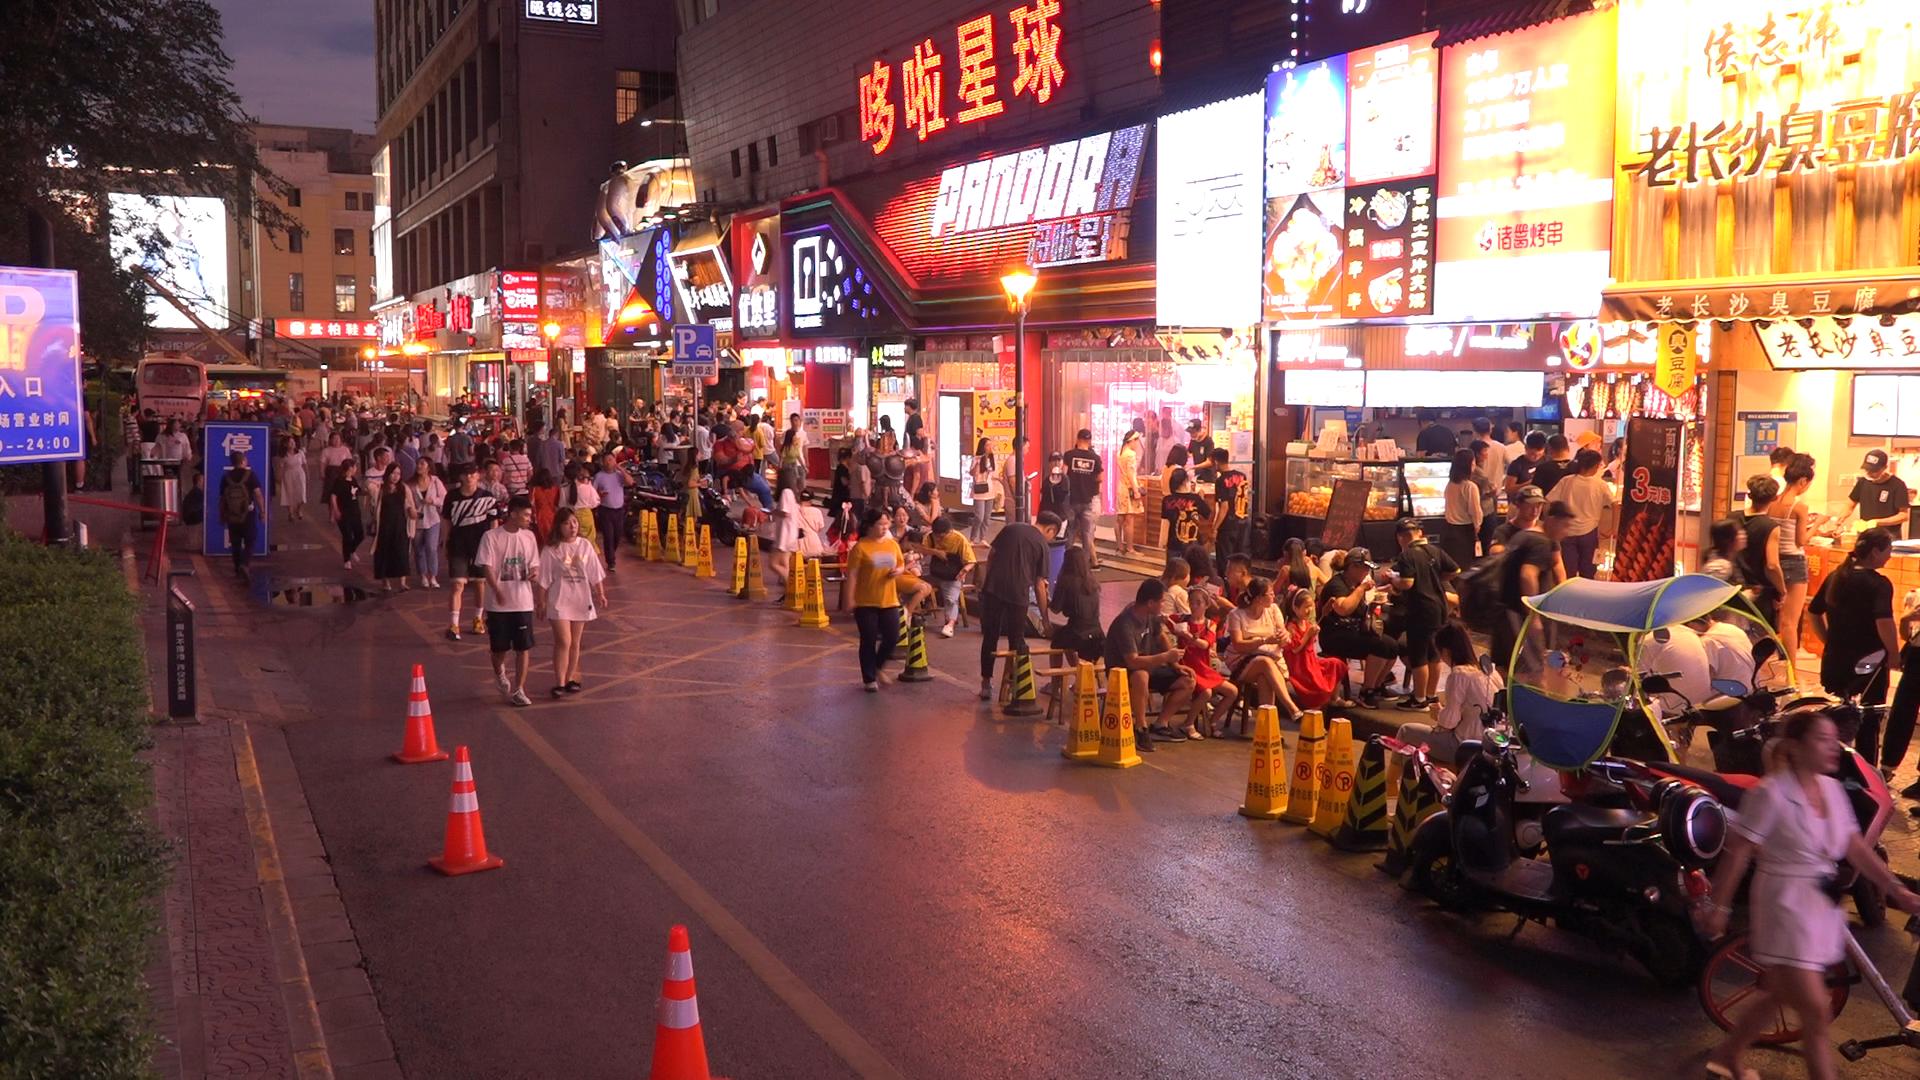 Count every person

174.